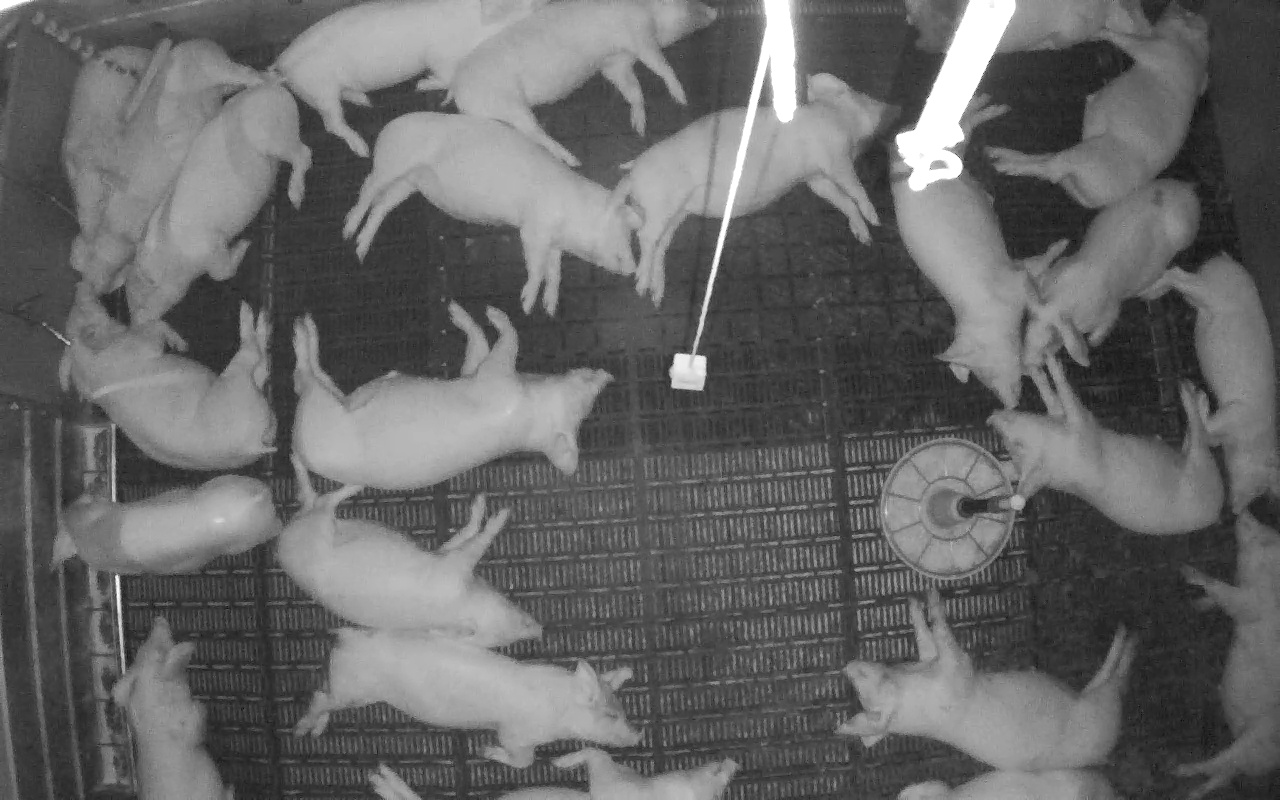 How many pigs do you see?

23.